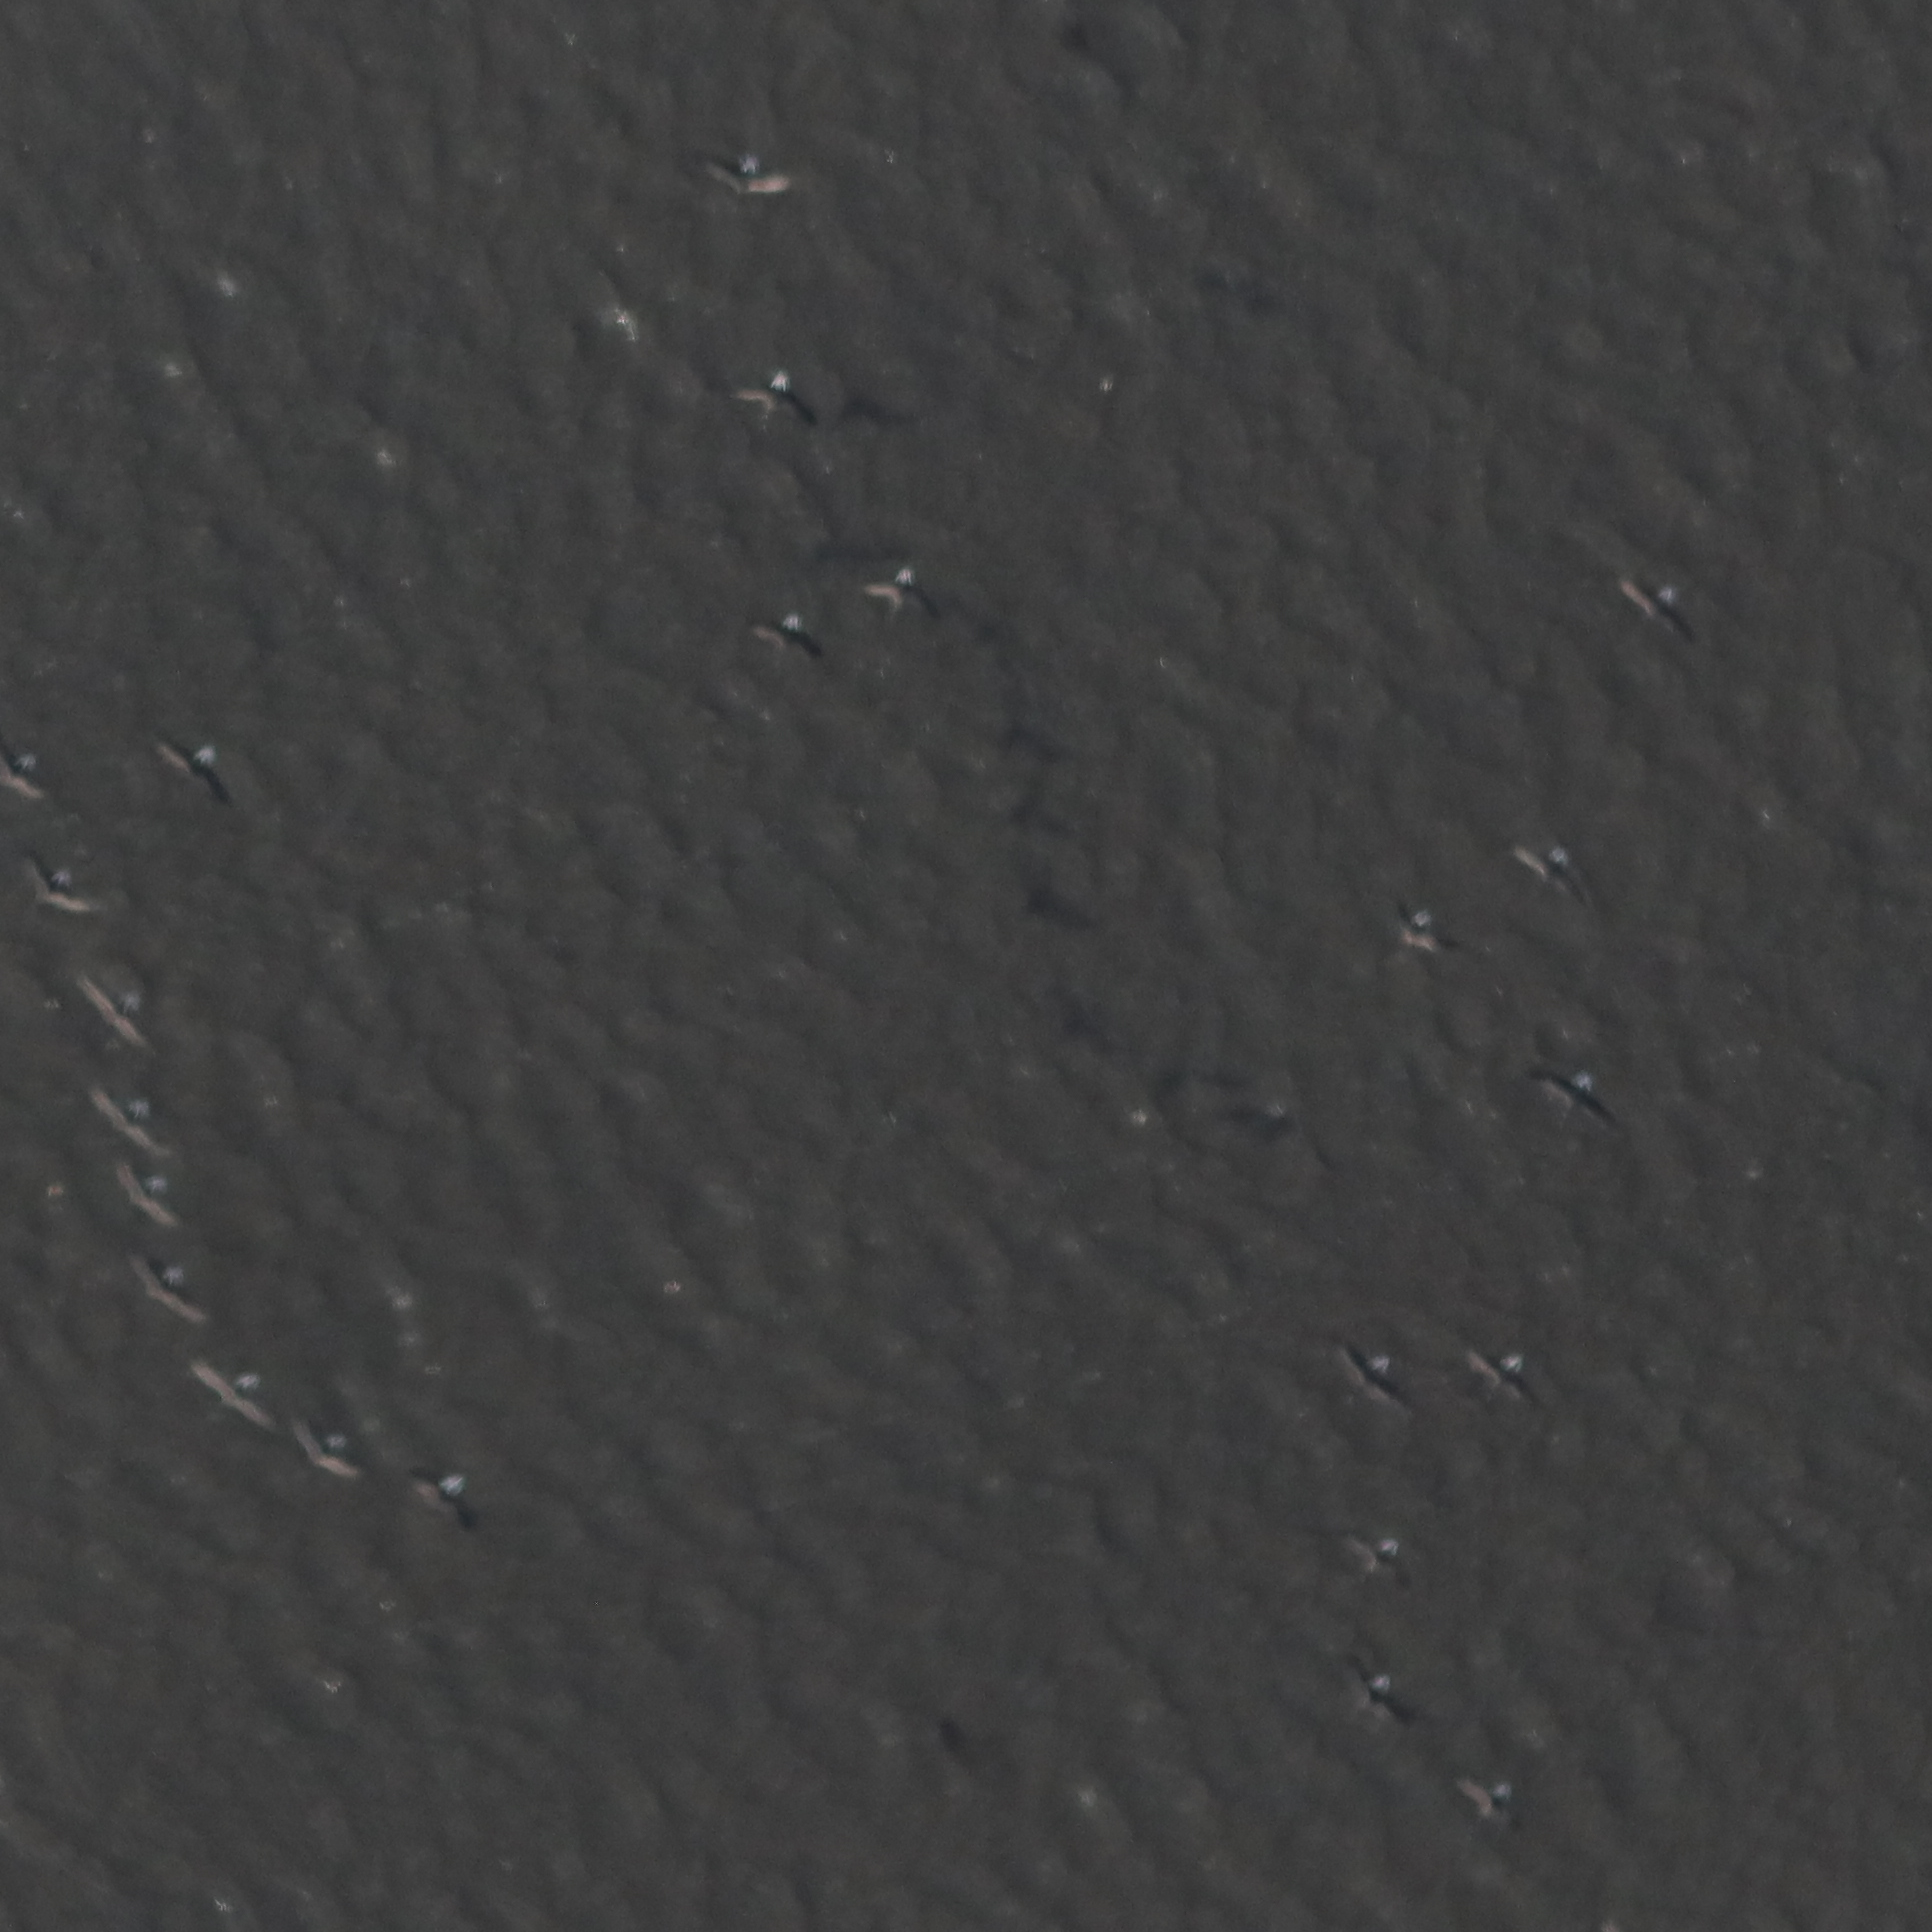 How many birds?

23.